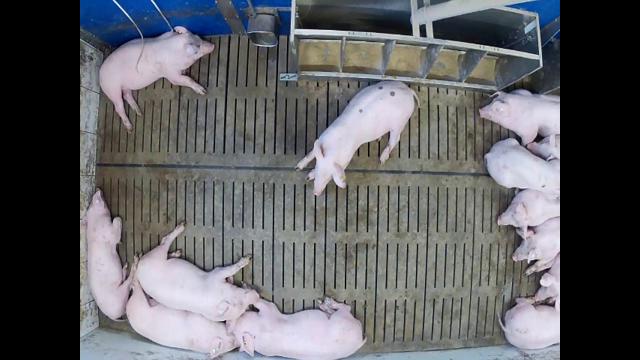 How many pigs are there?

13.